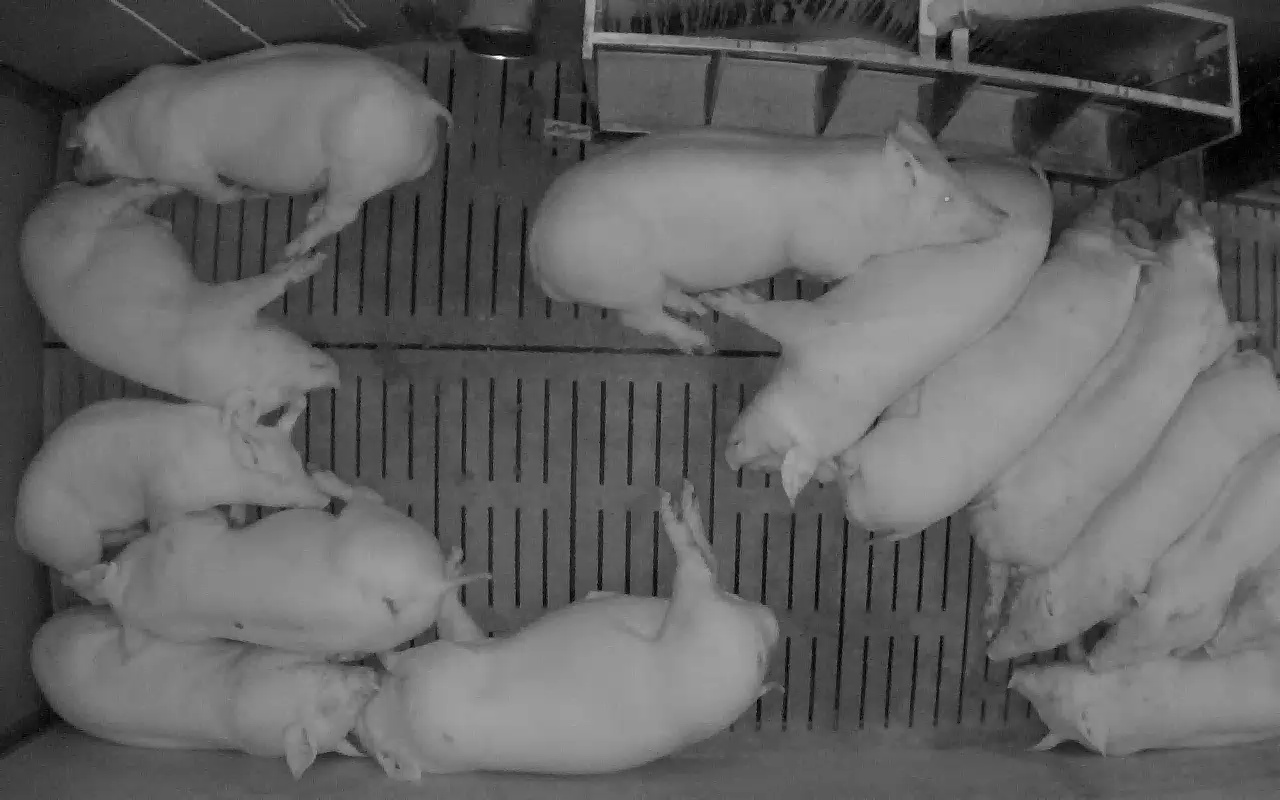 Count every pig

14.